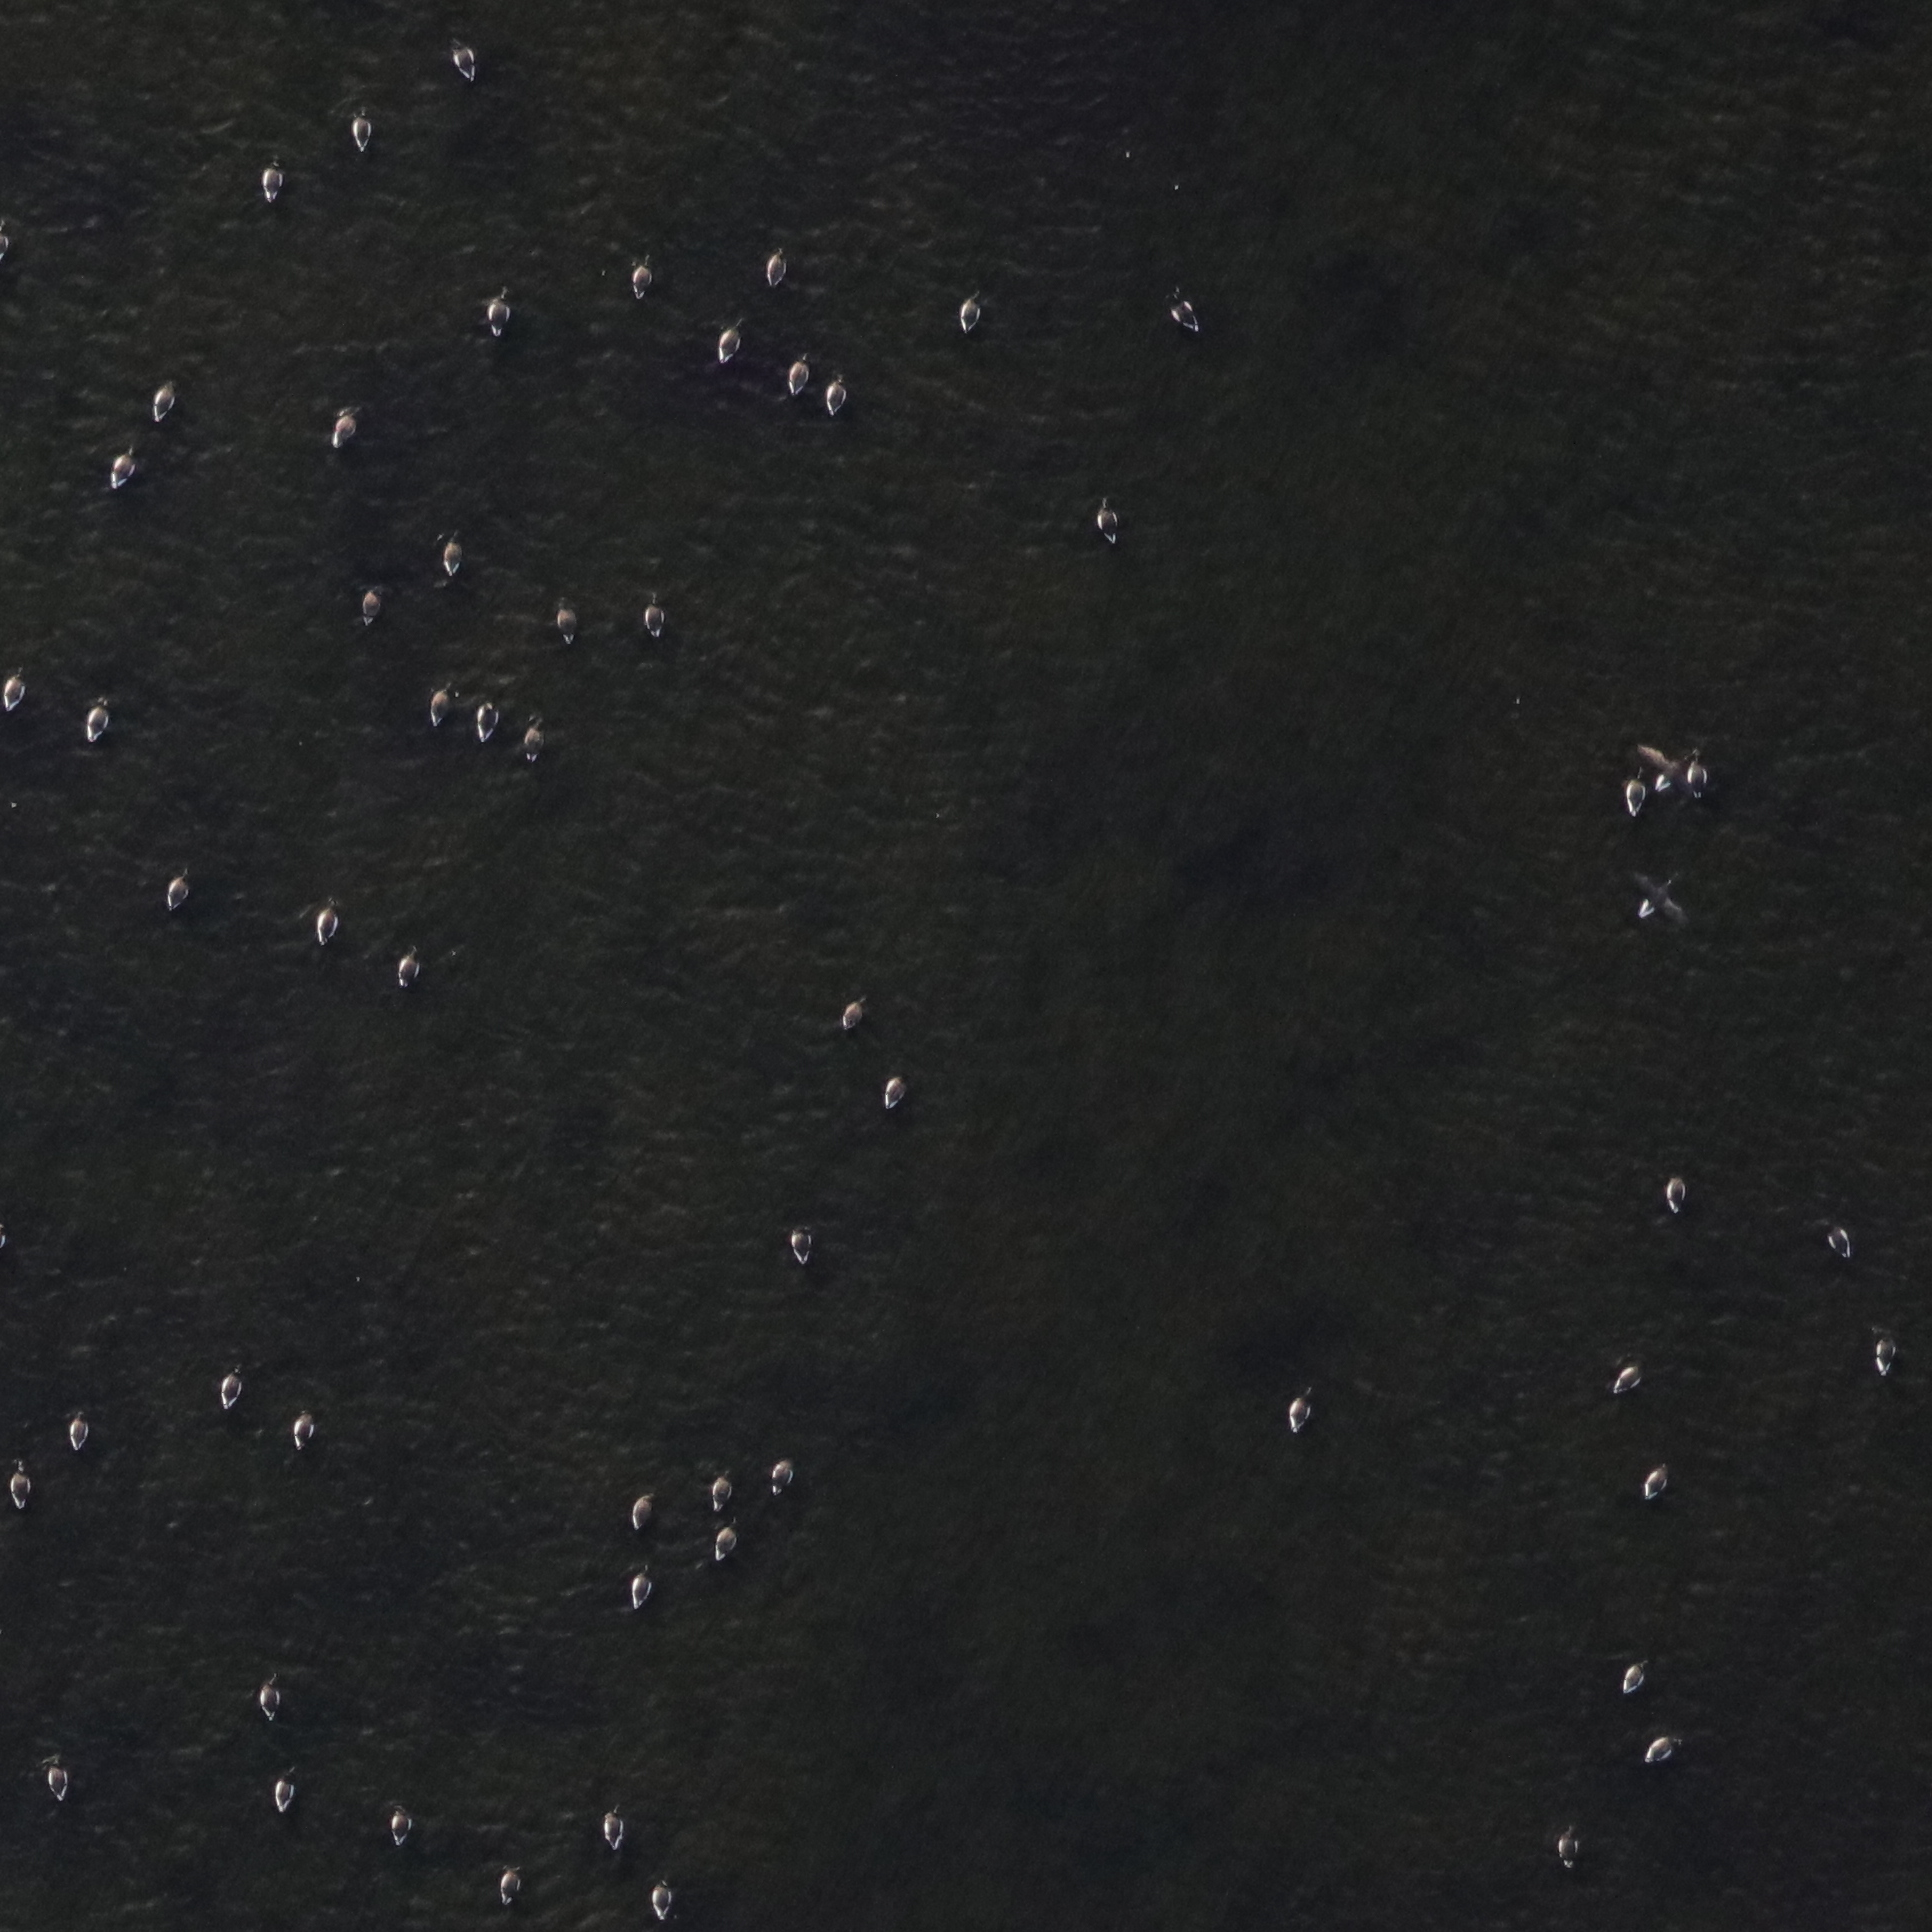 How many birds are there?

59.